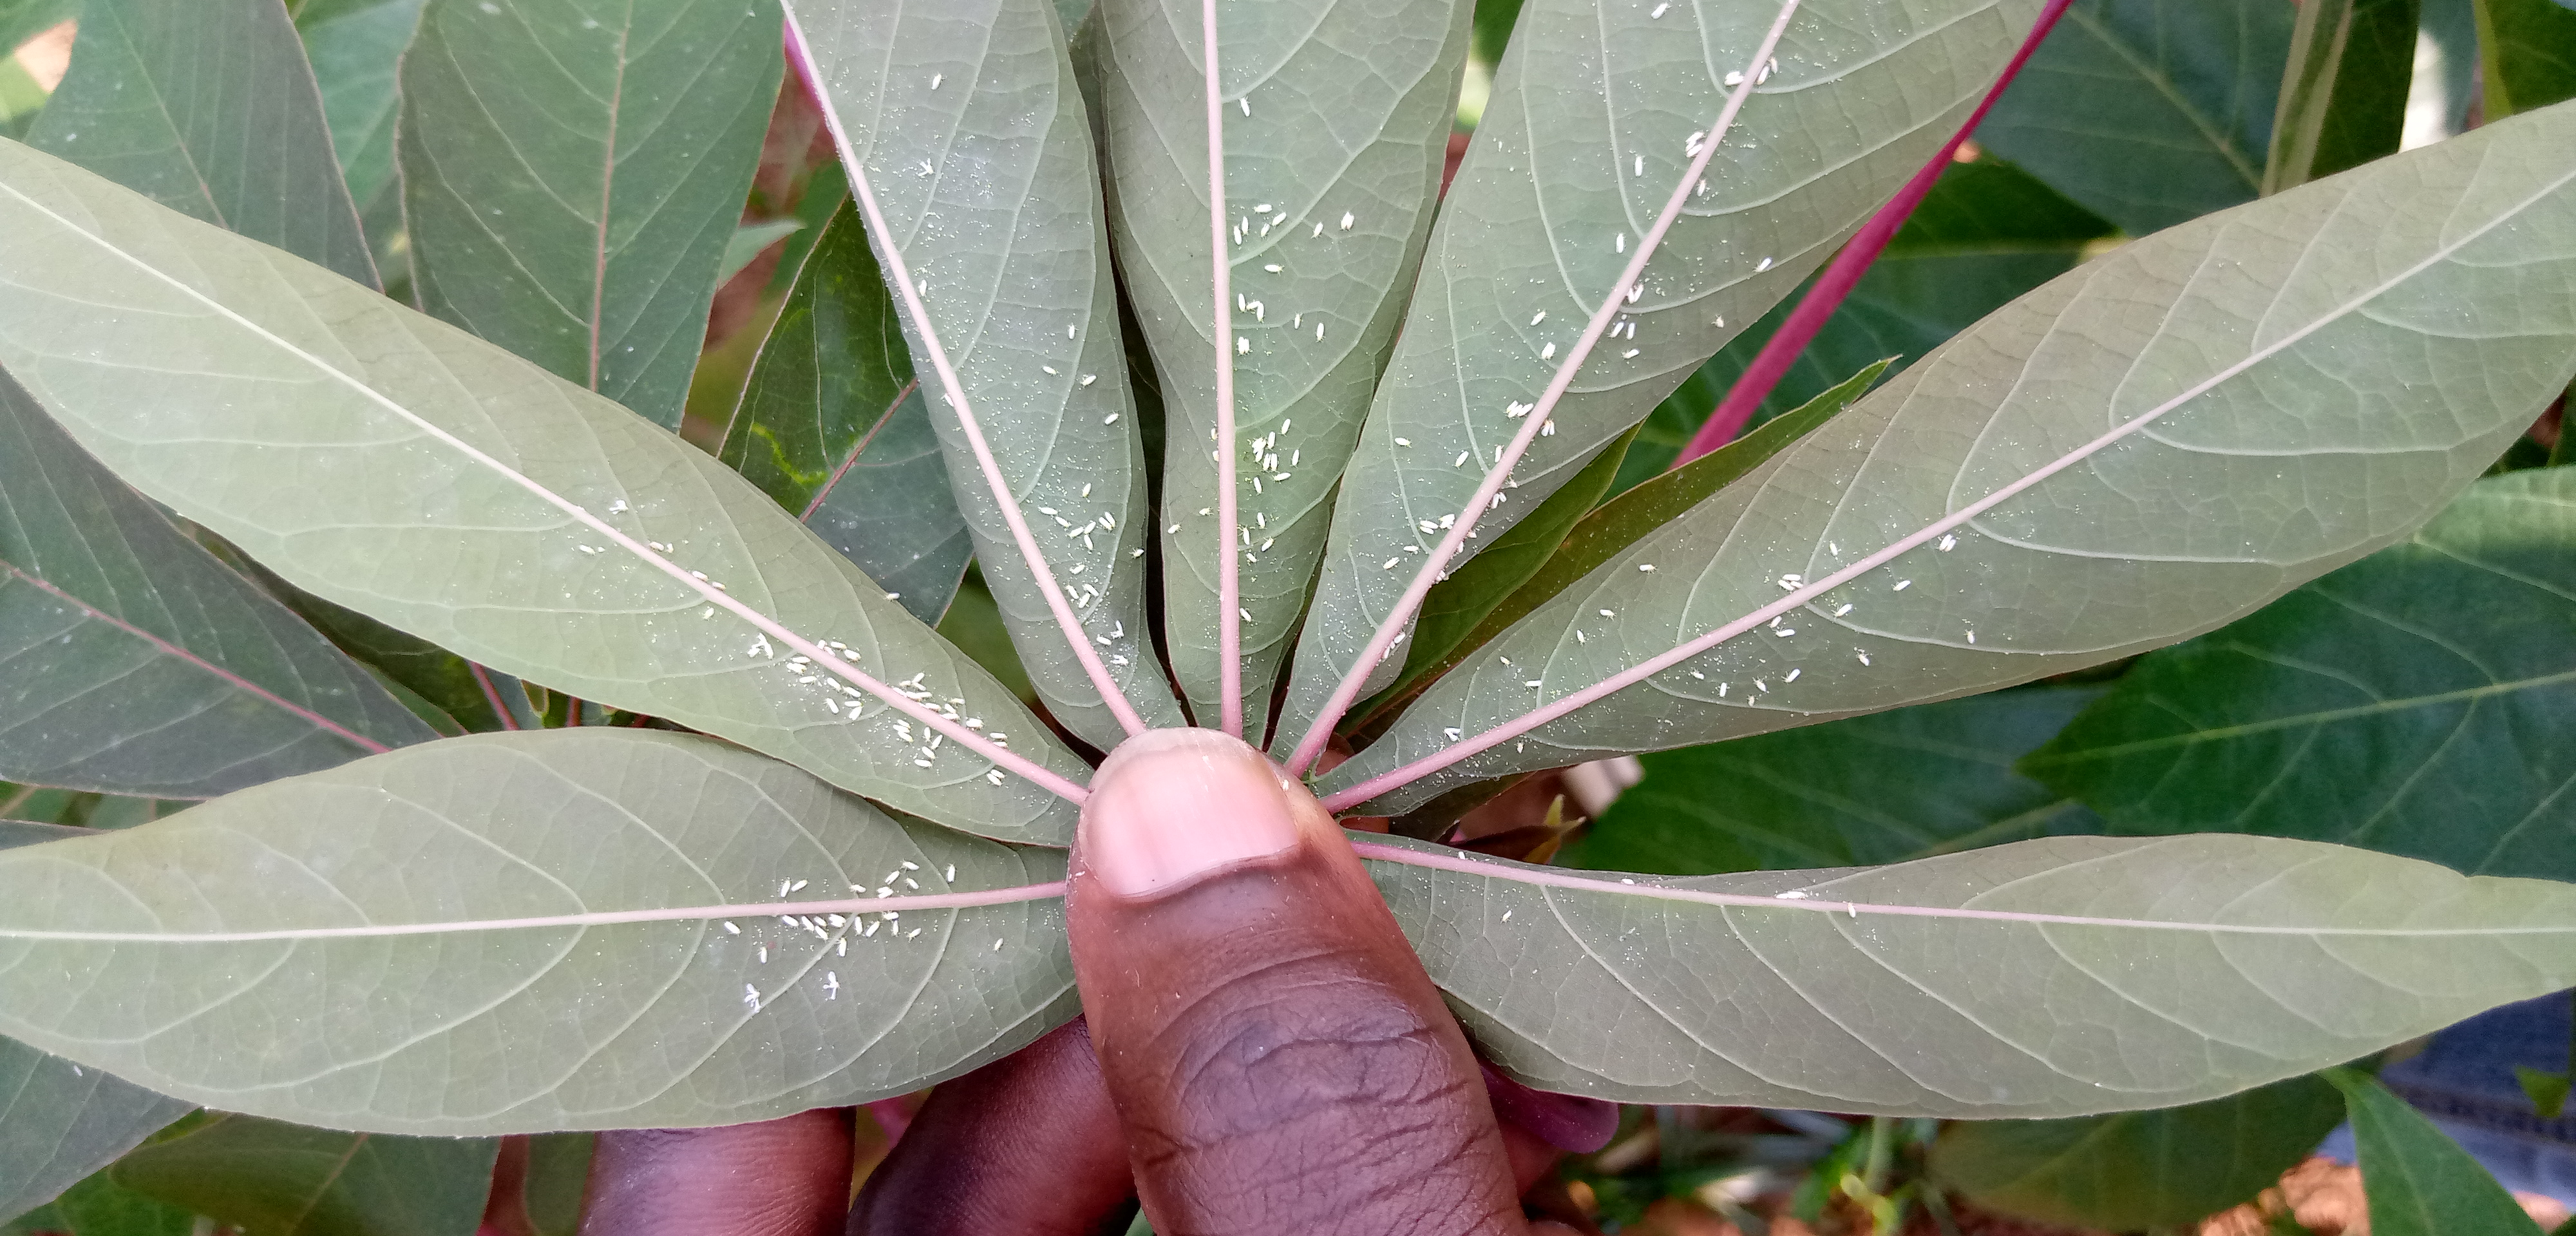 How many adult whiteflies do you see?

158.